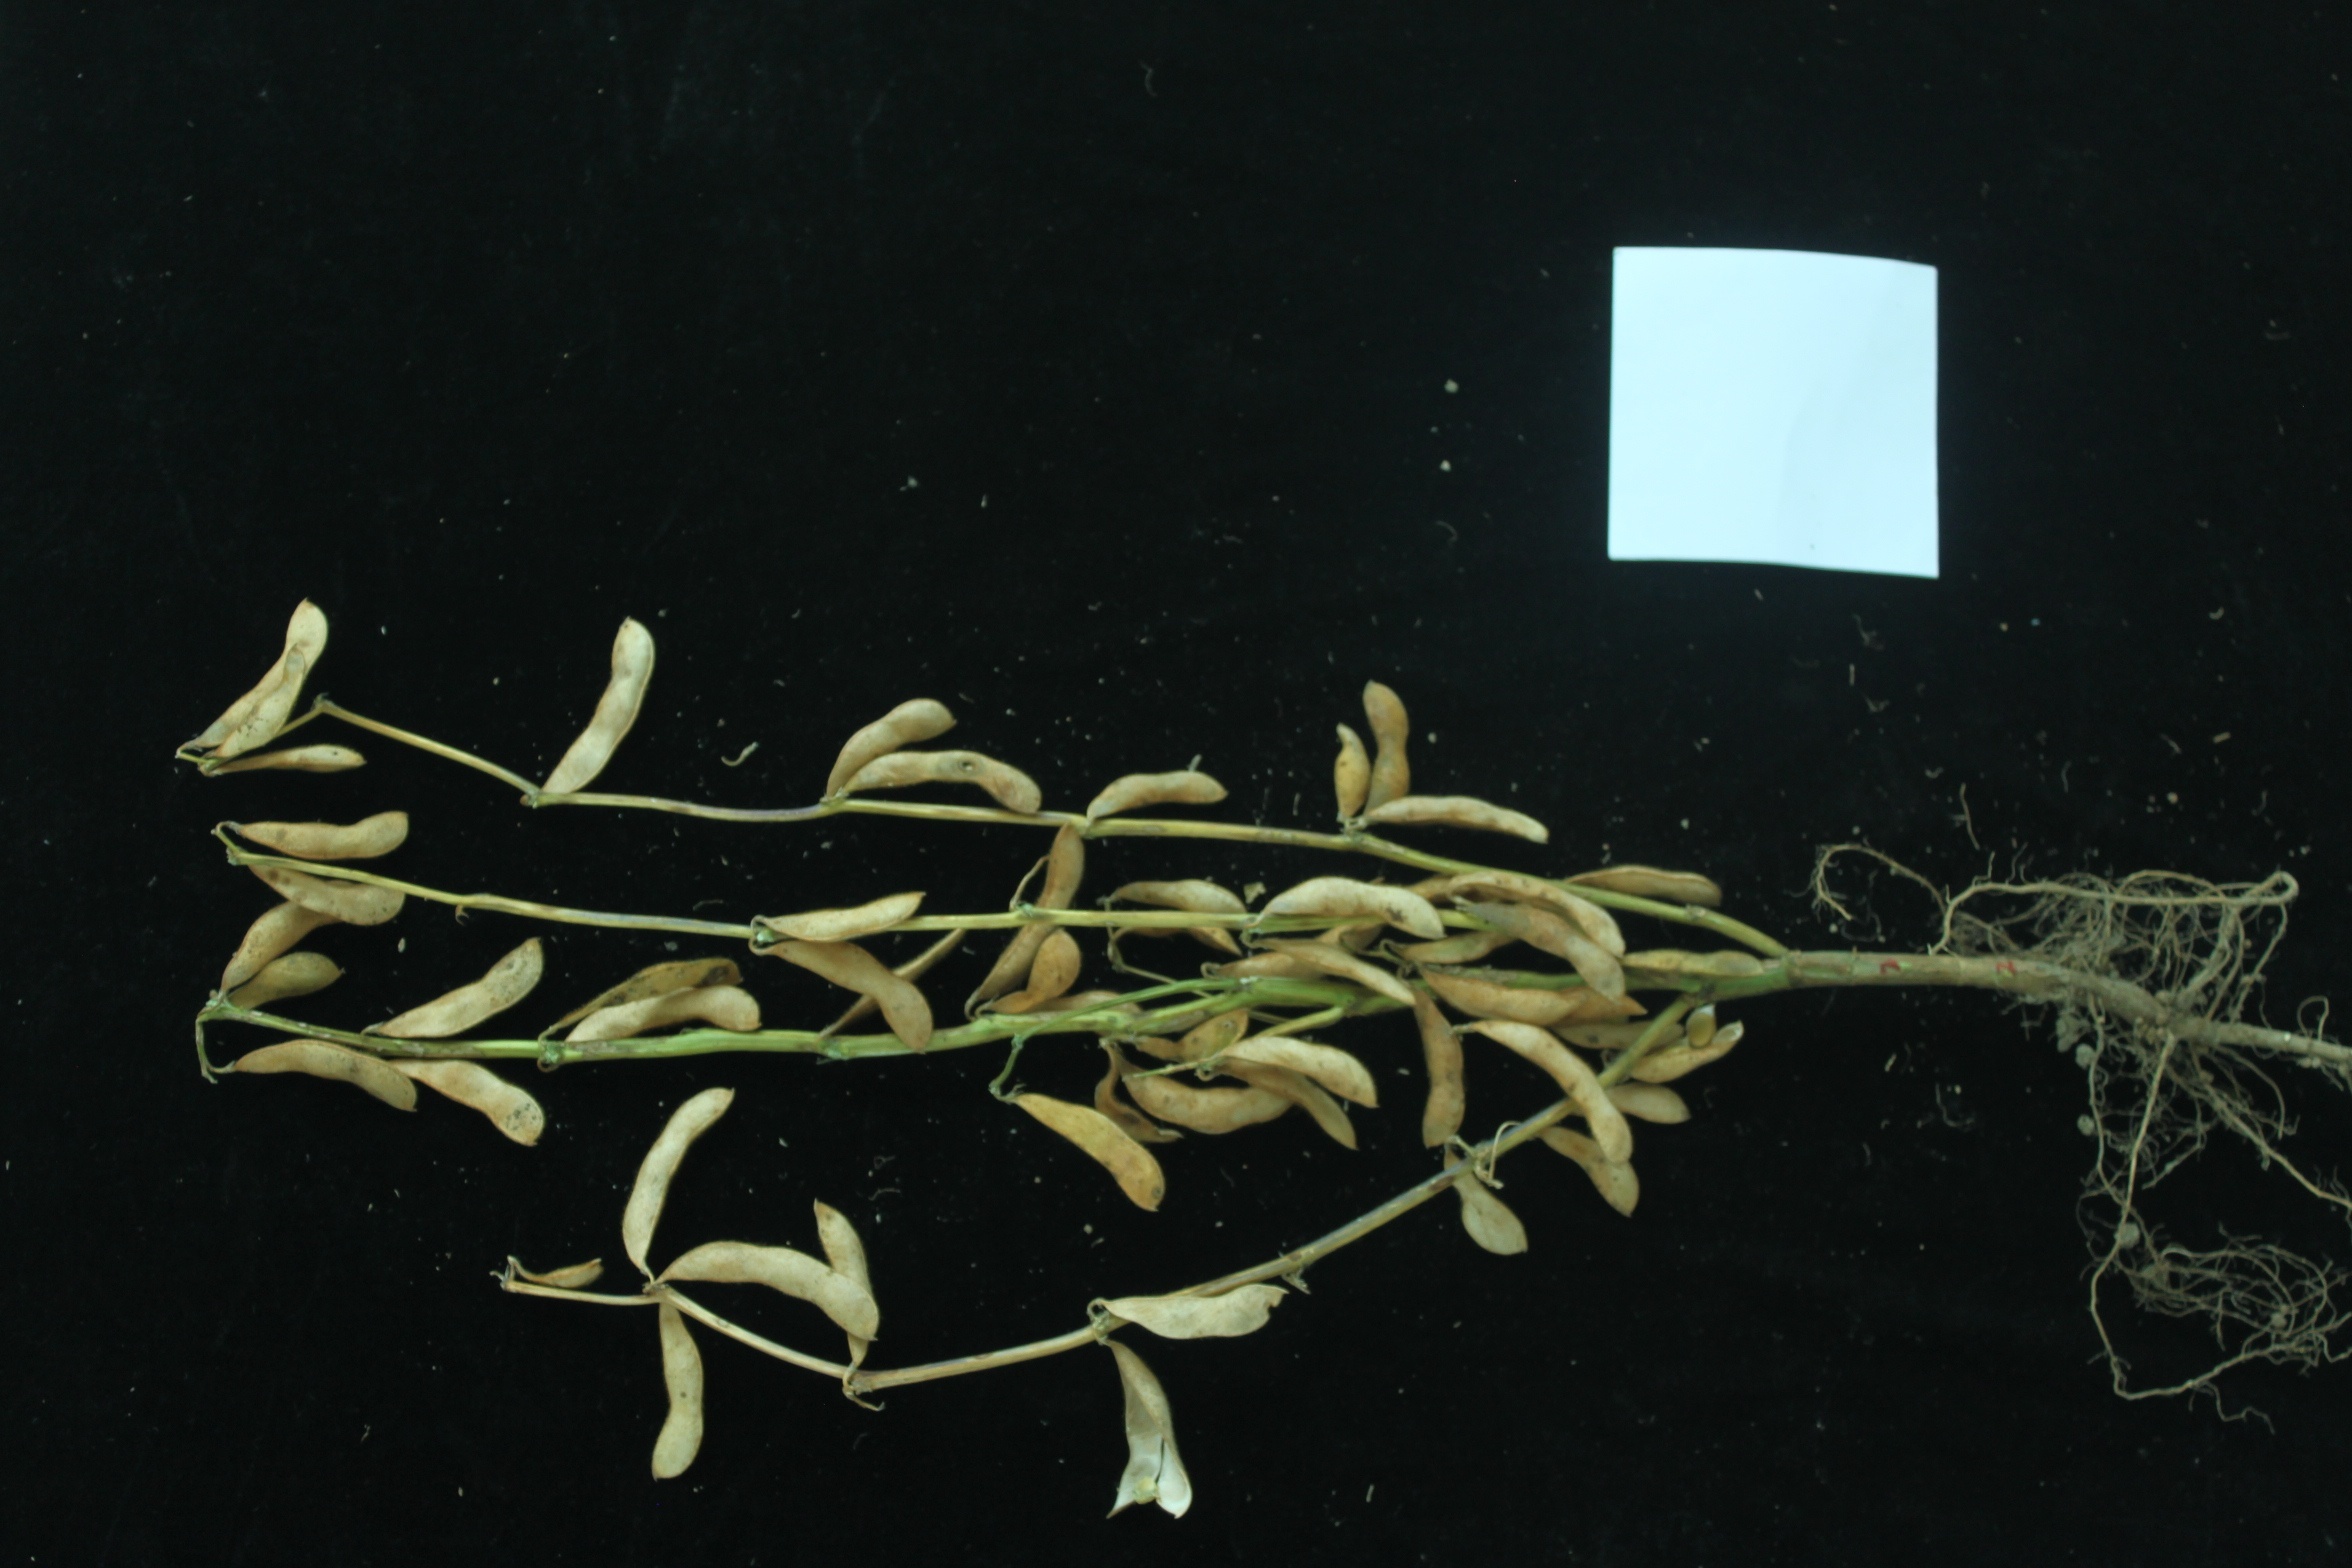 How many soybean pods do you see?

55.